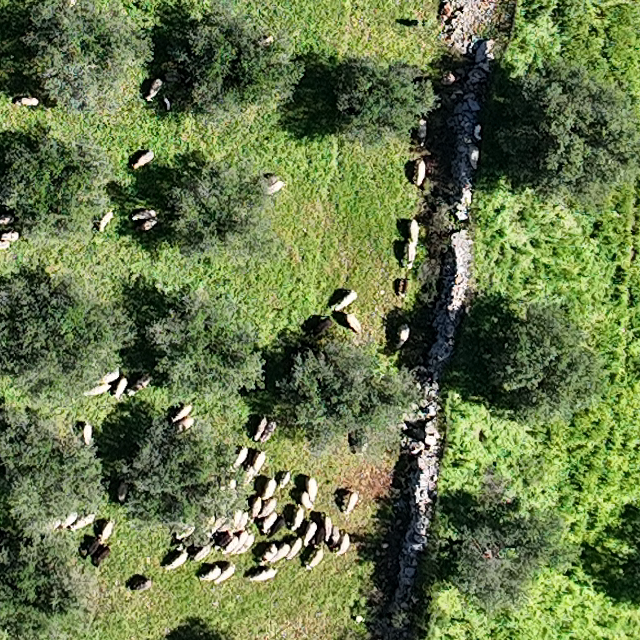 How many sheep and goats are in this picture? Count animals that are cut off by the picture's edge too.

79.